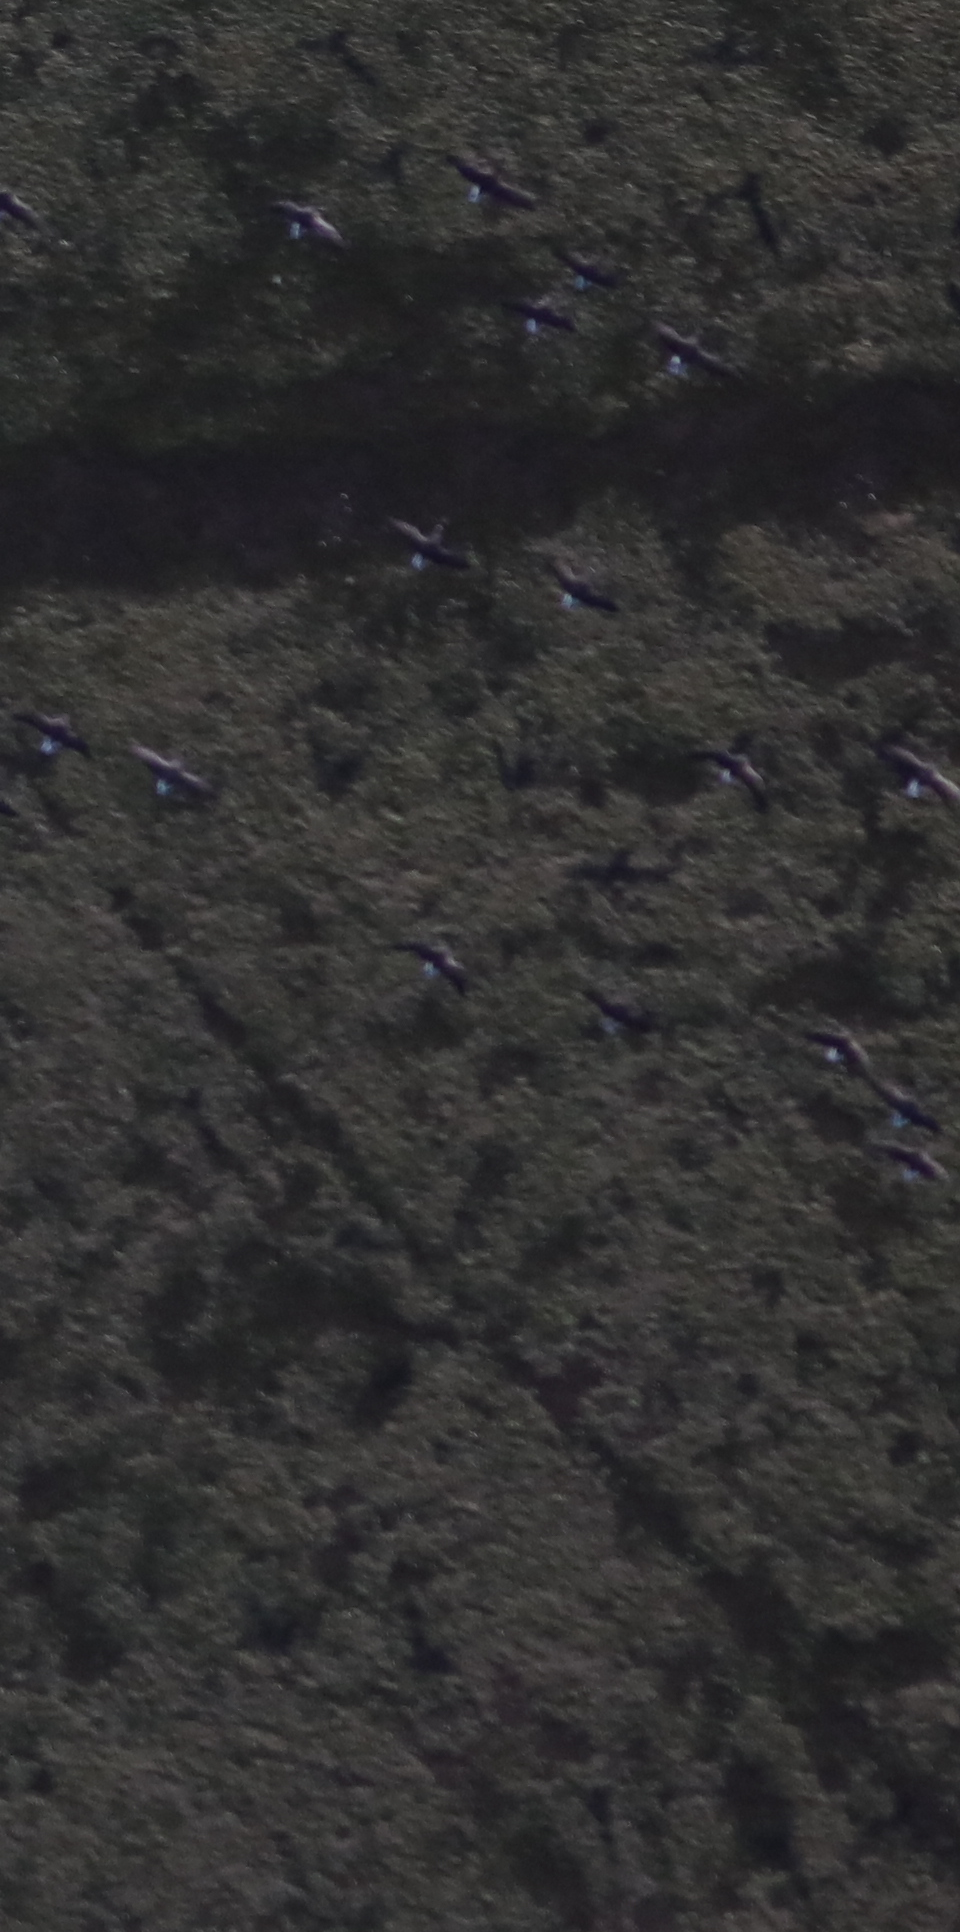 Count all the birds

15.